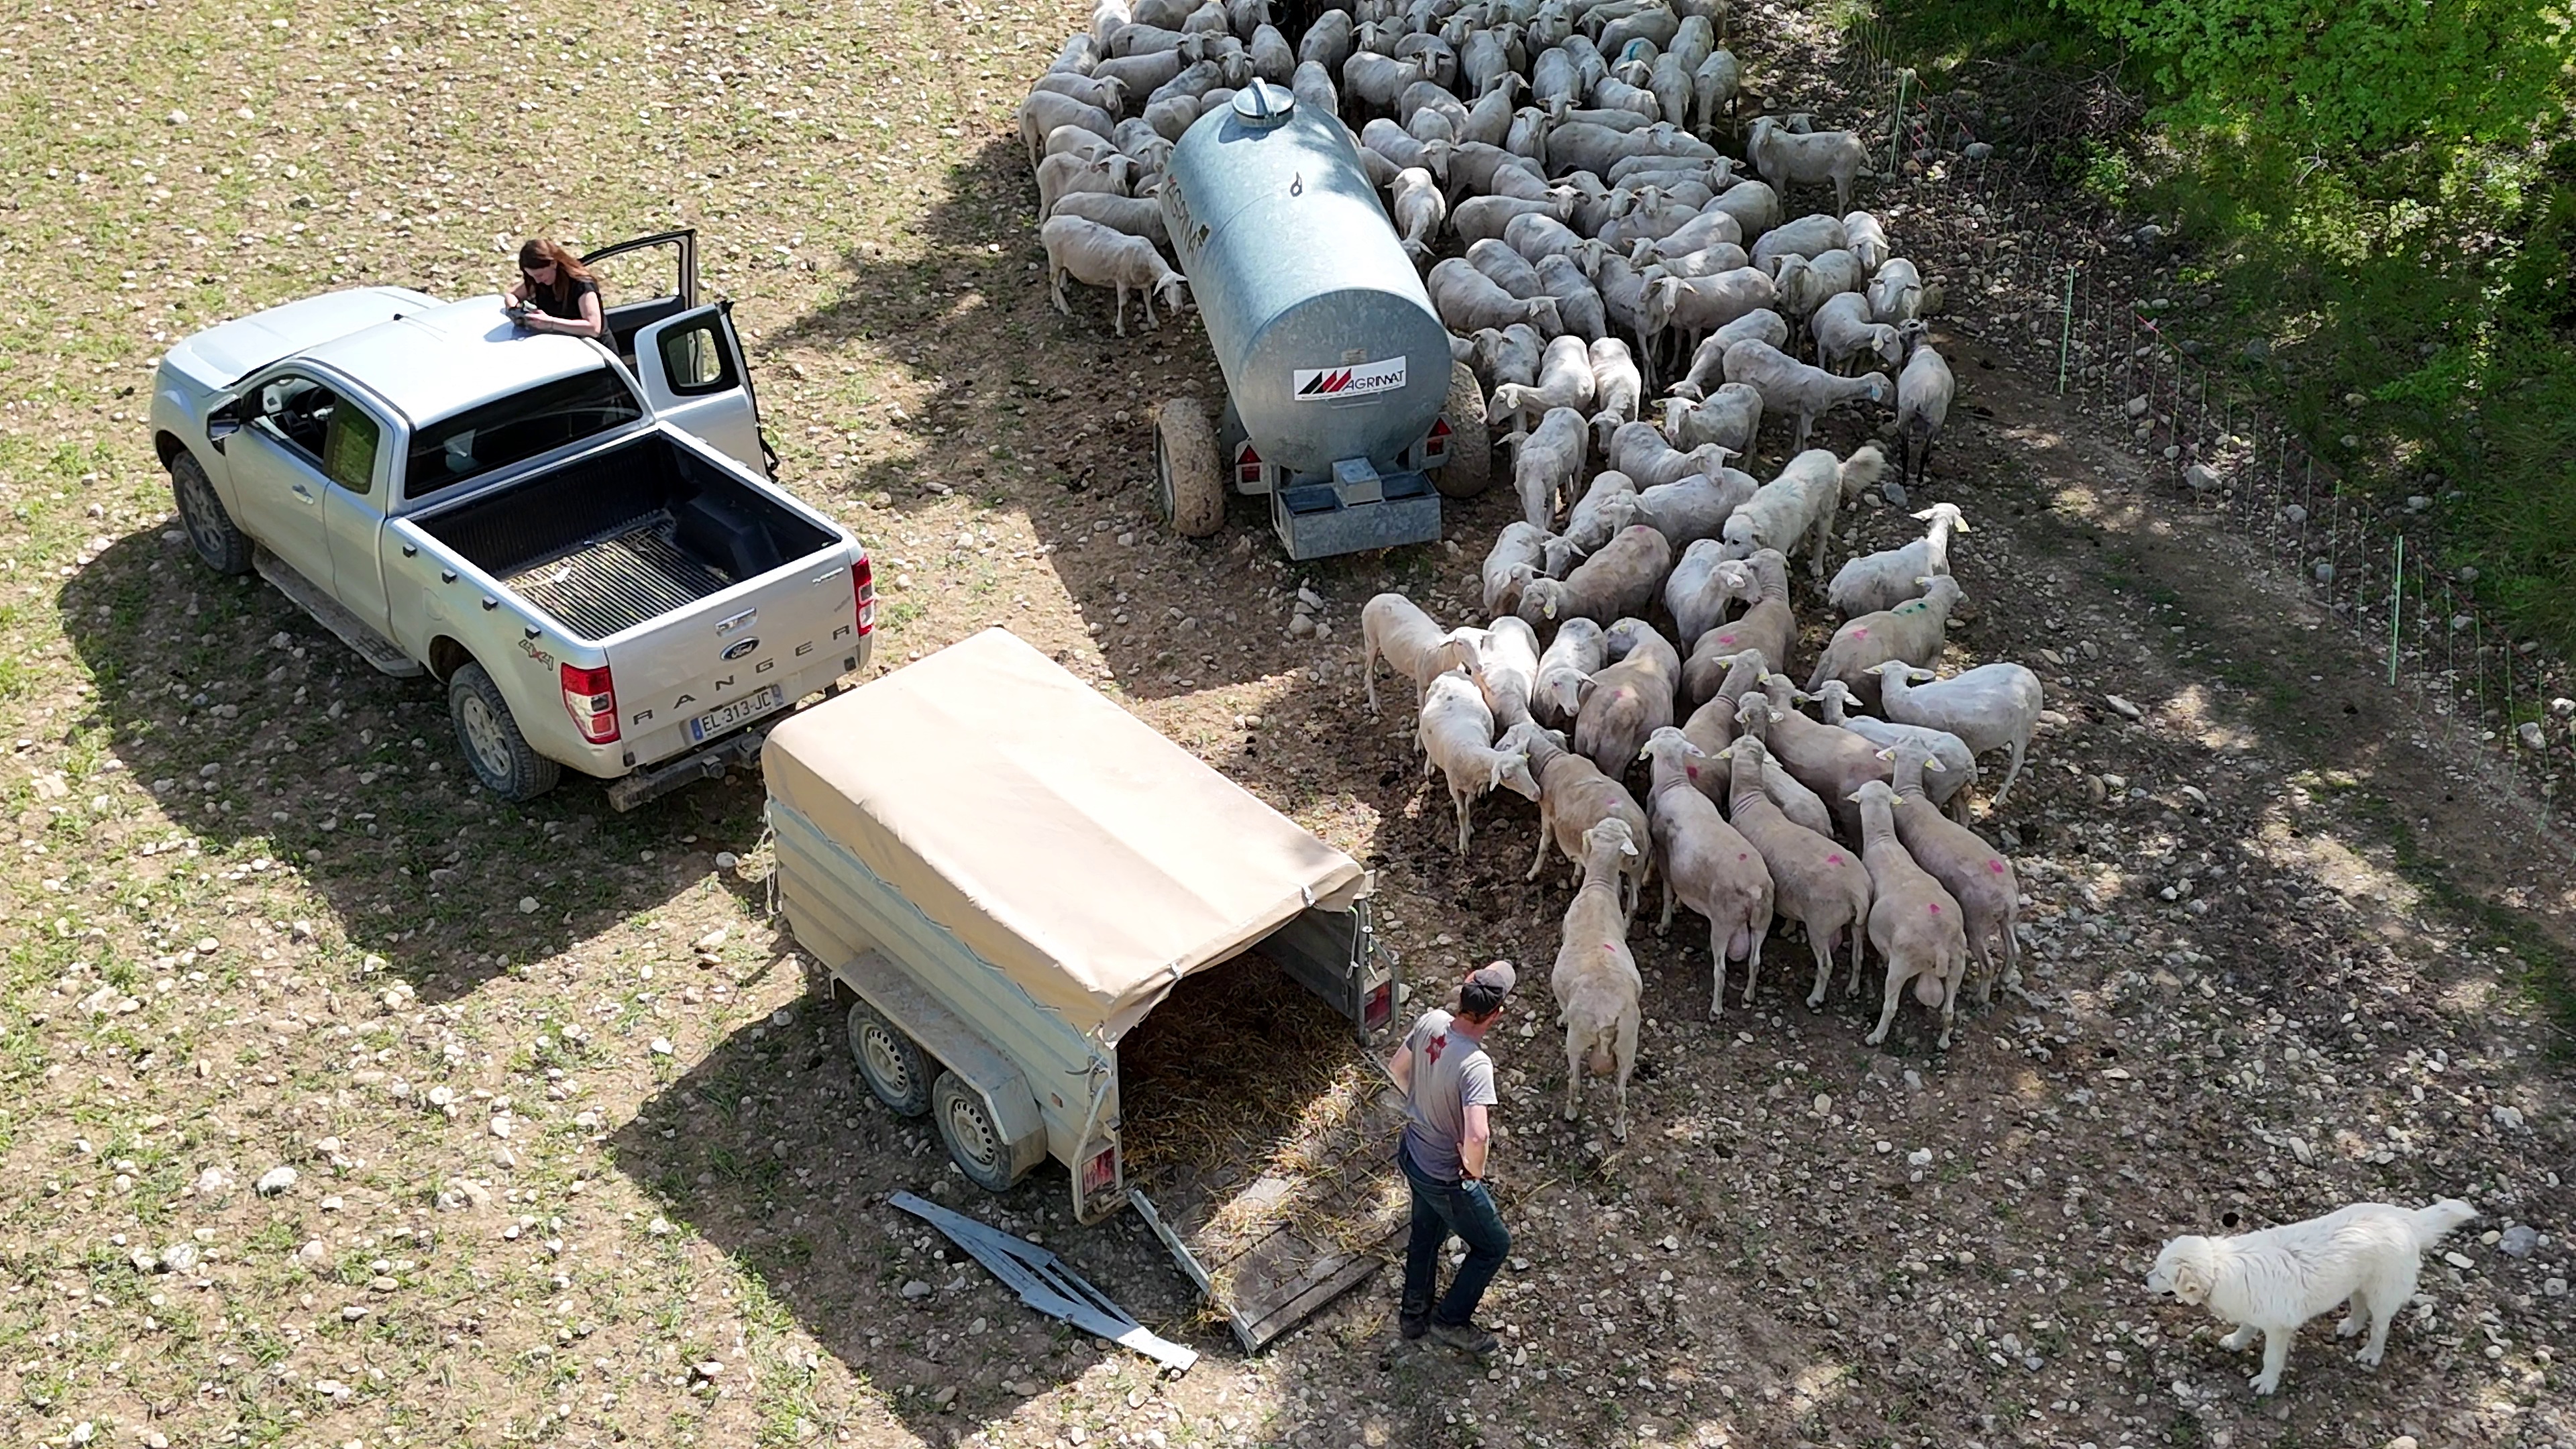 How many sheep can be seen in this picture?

110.